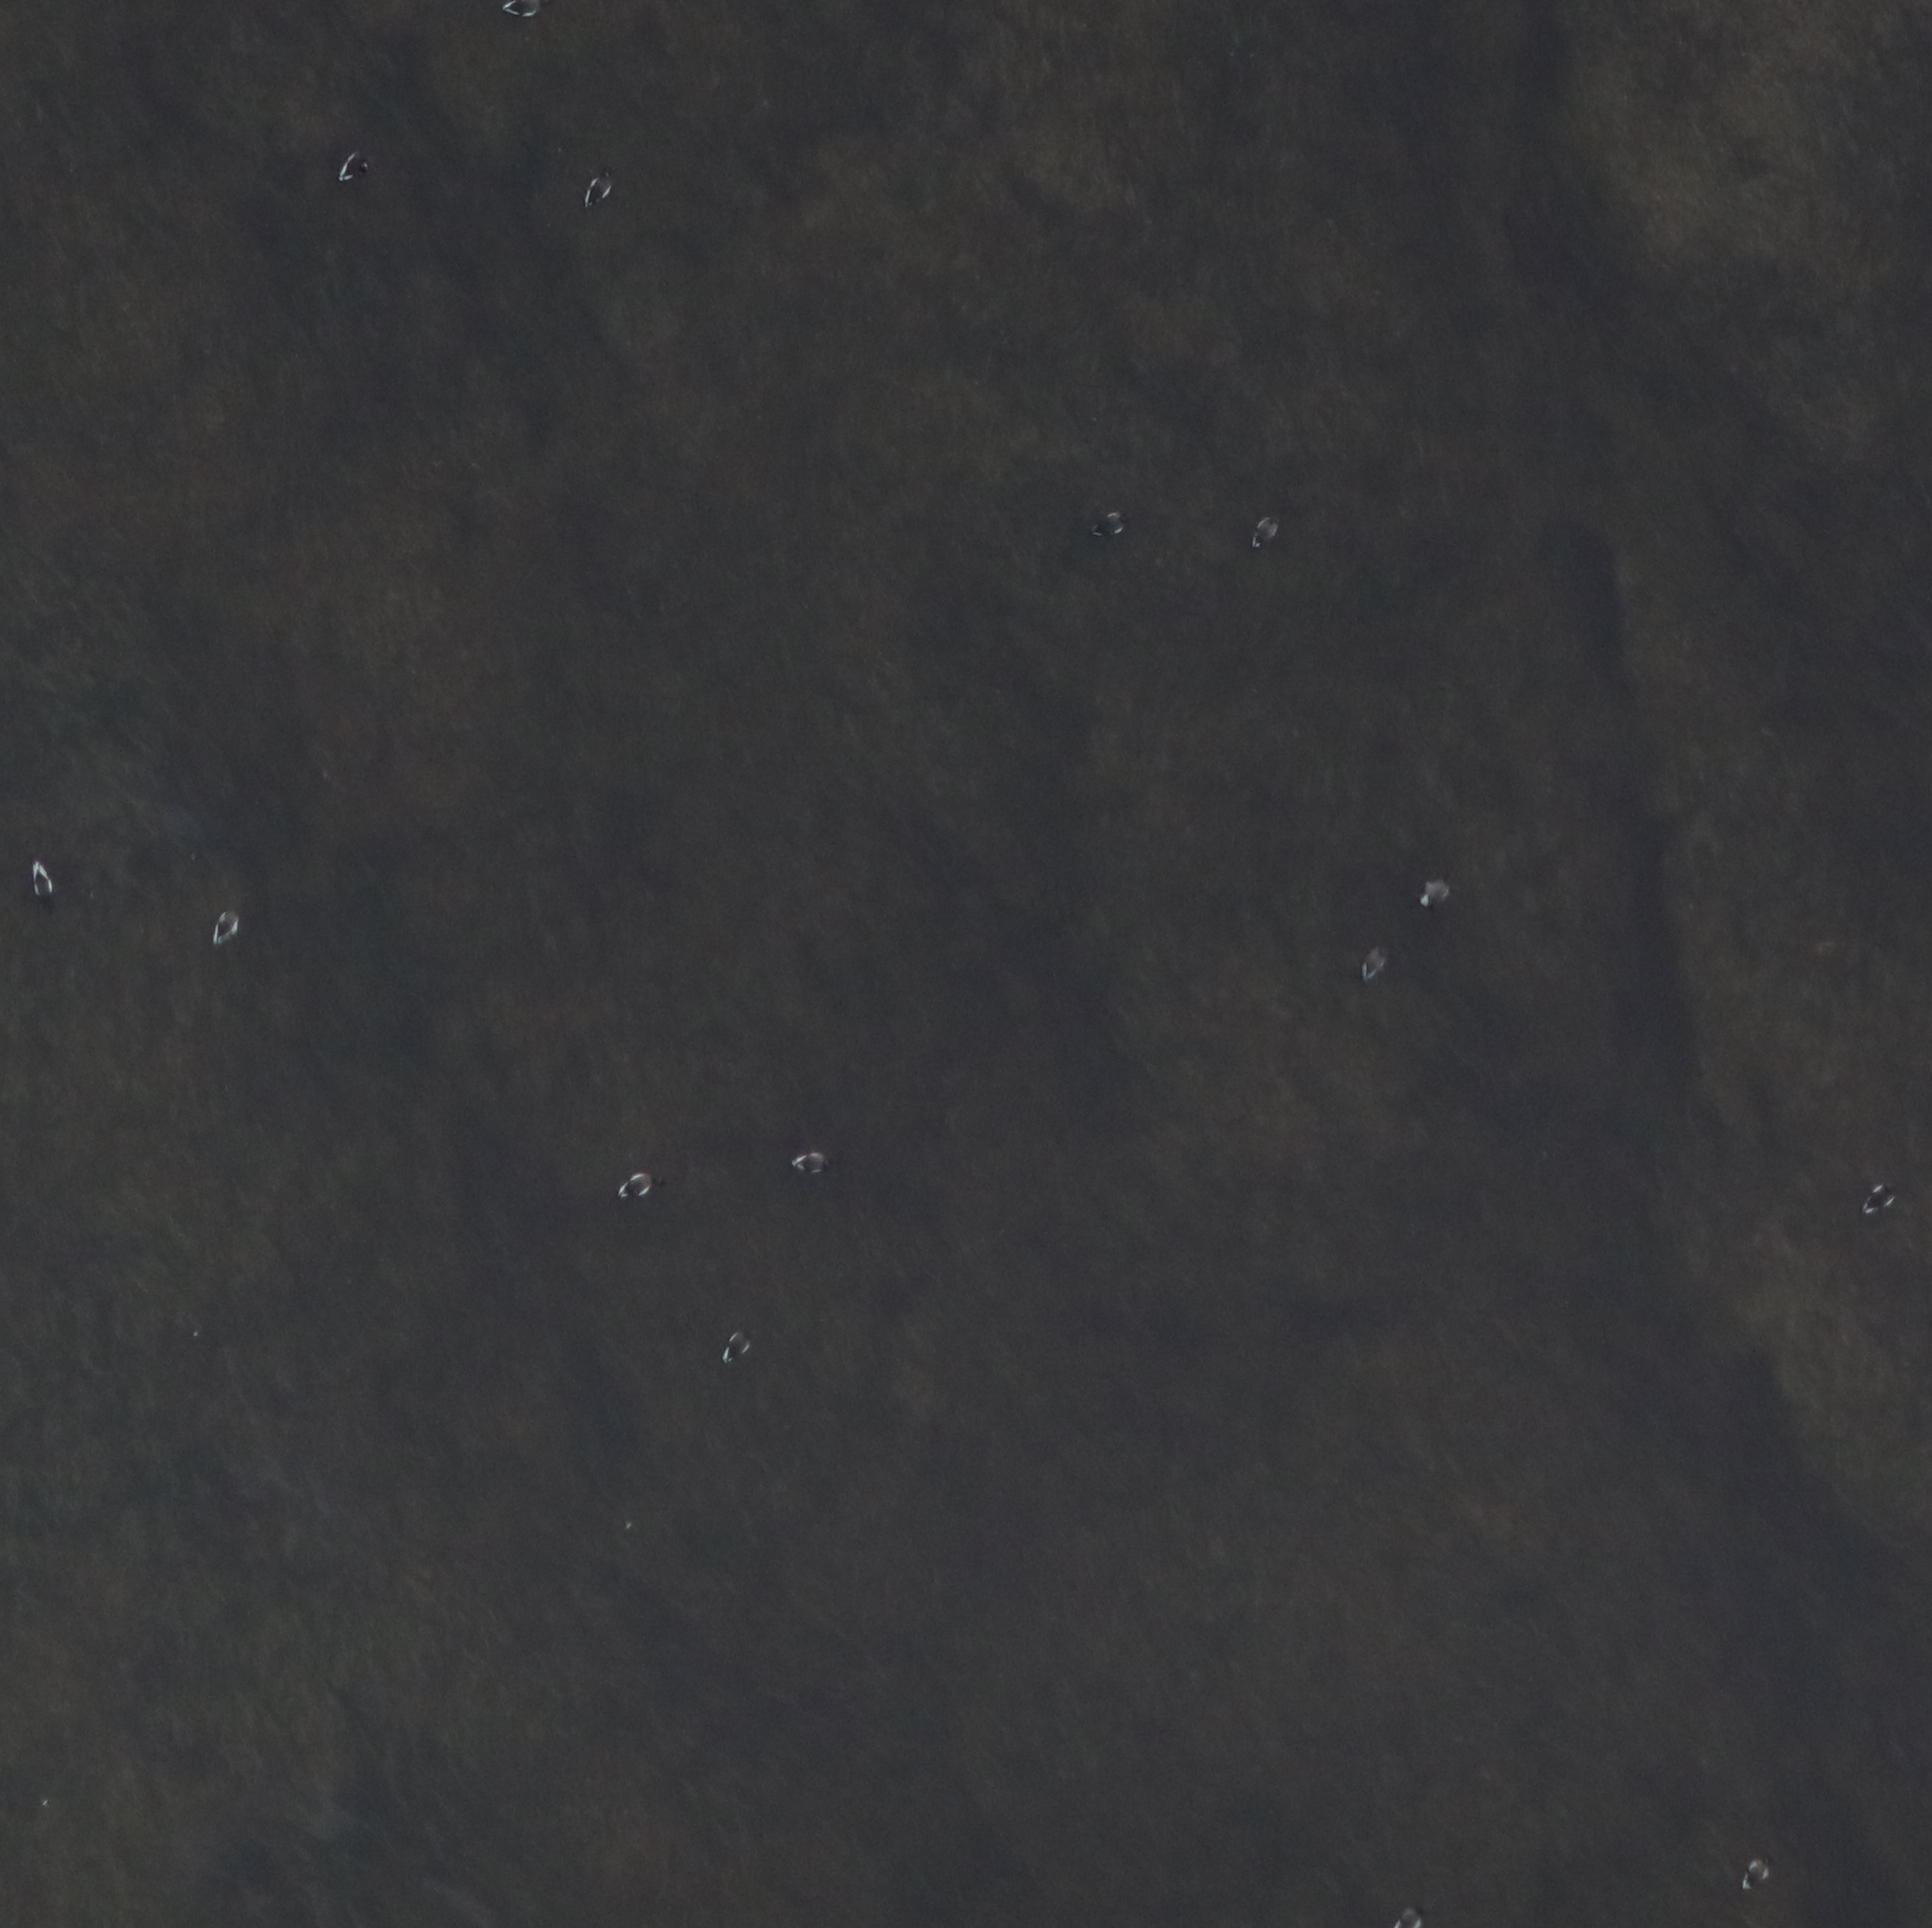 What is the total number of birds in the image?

14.